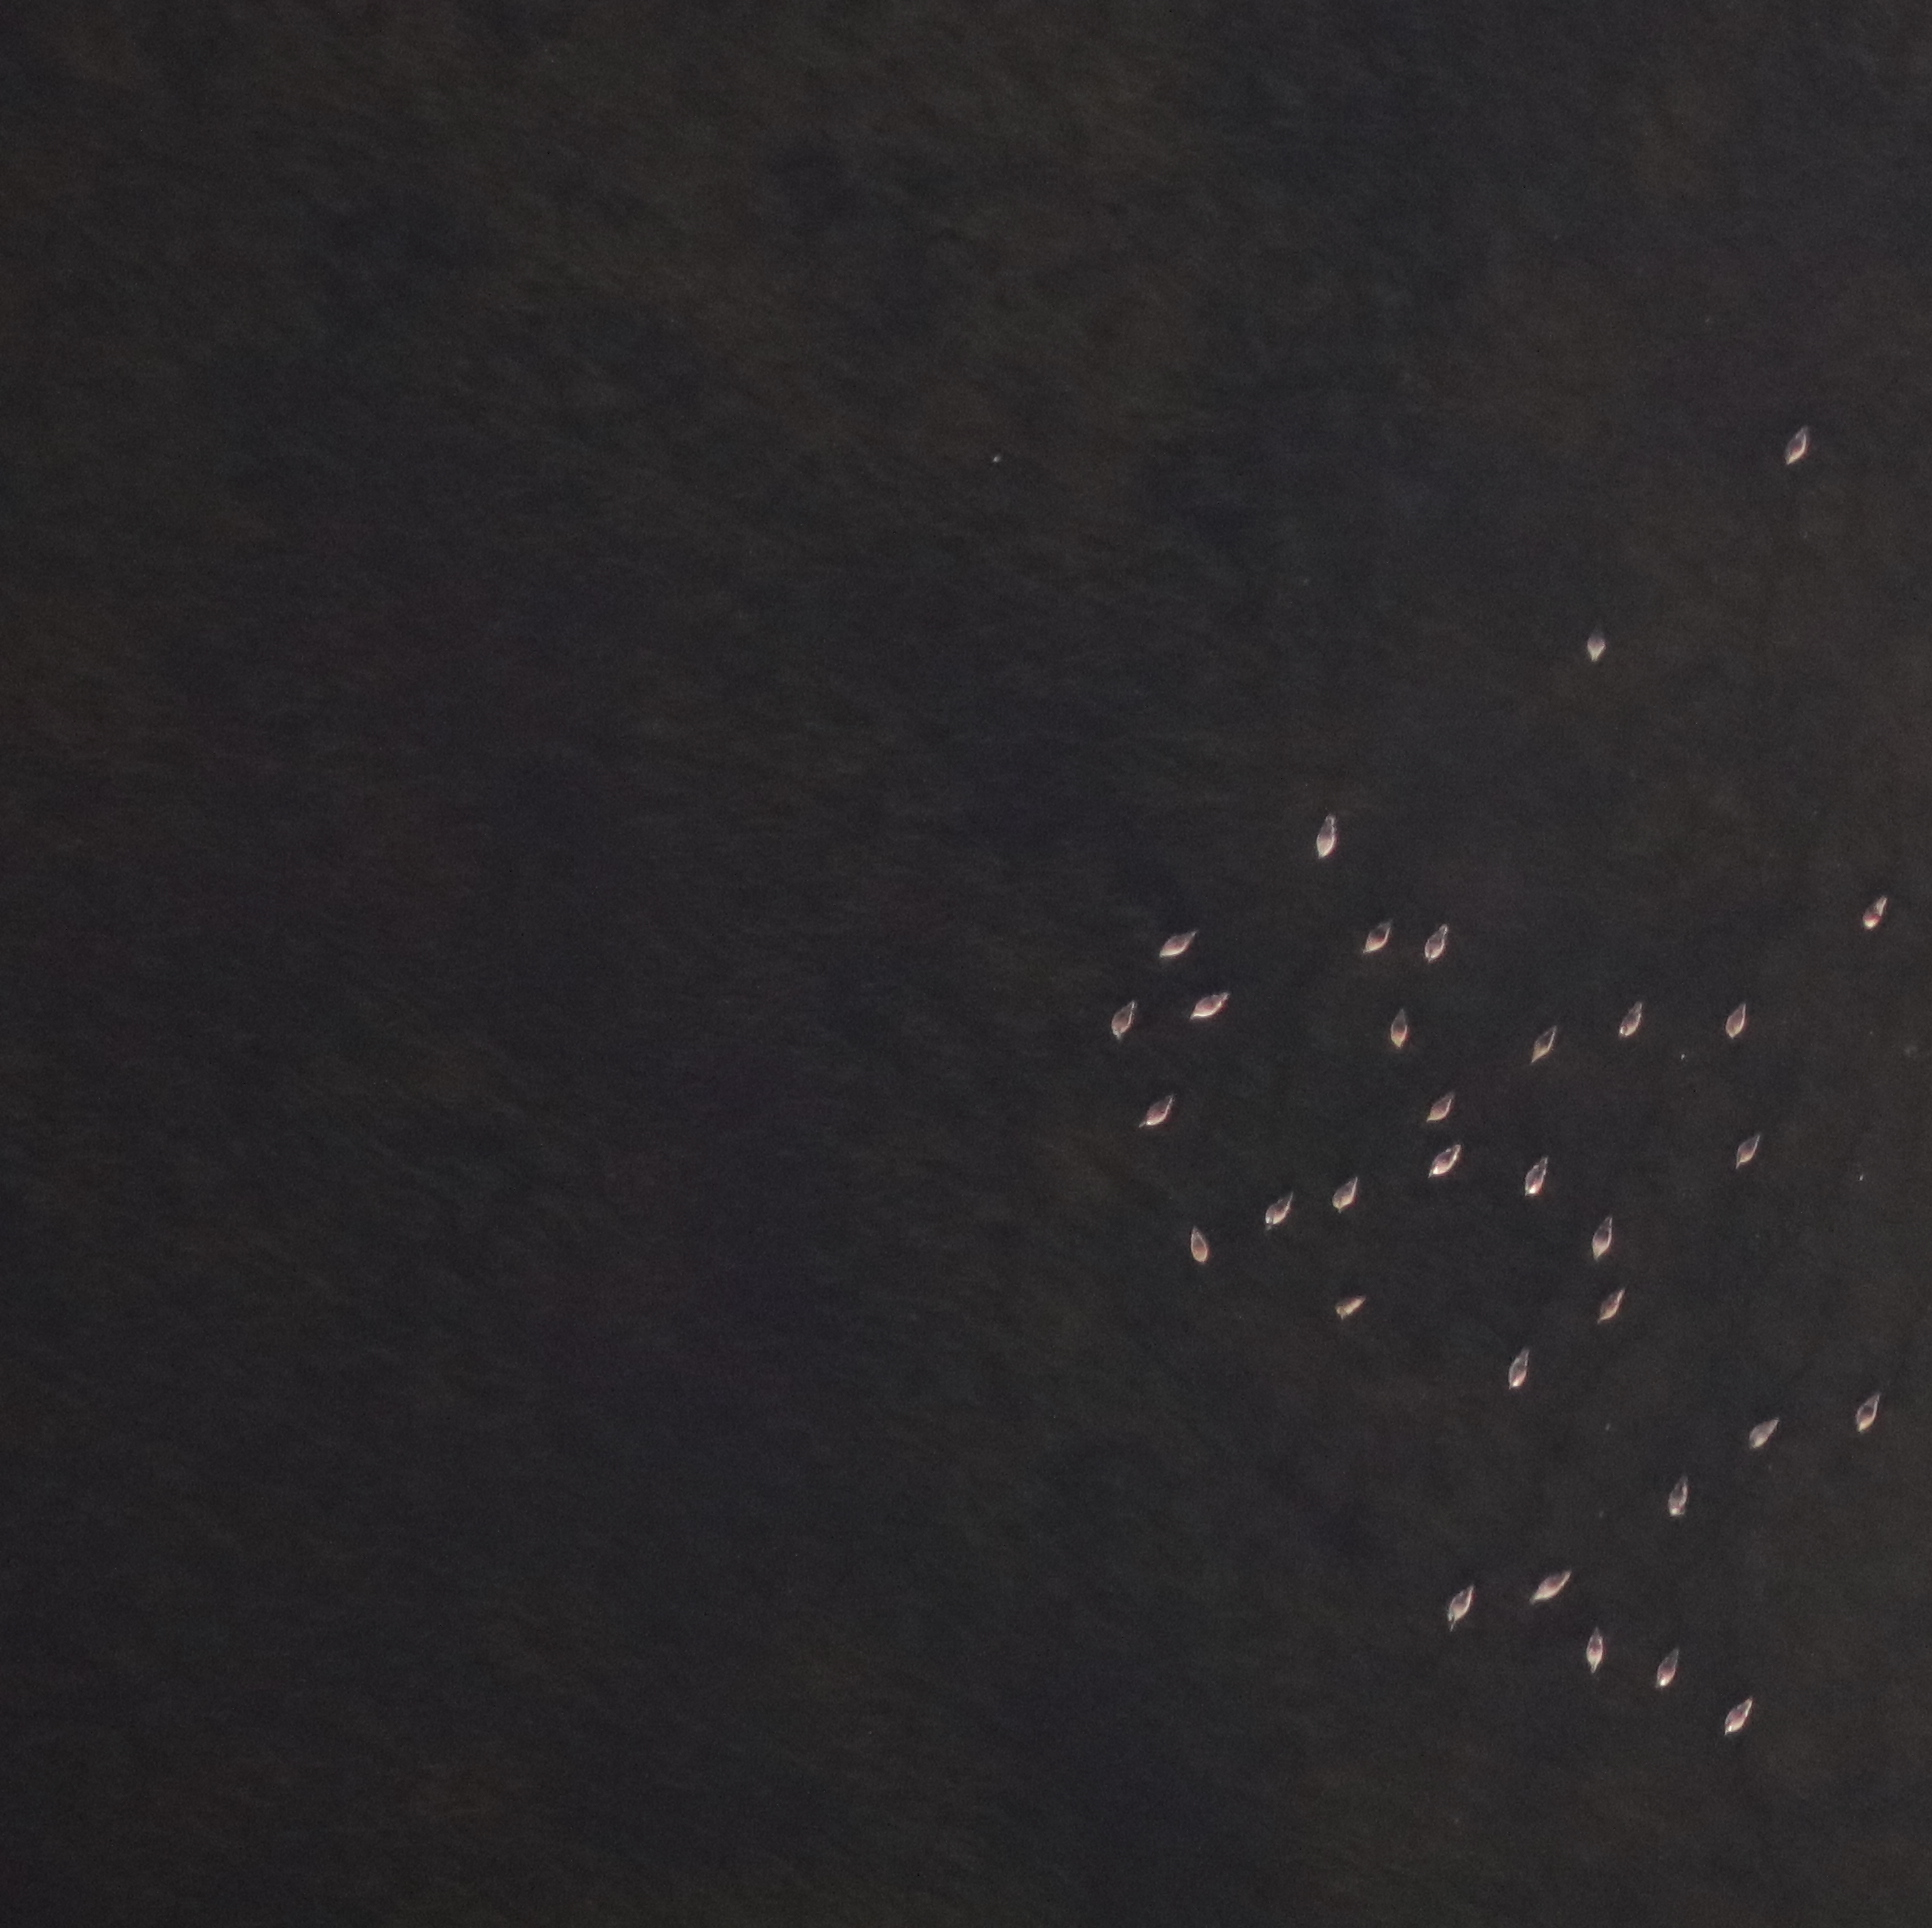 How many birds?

33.